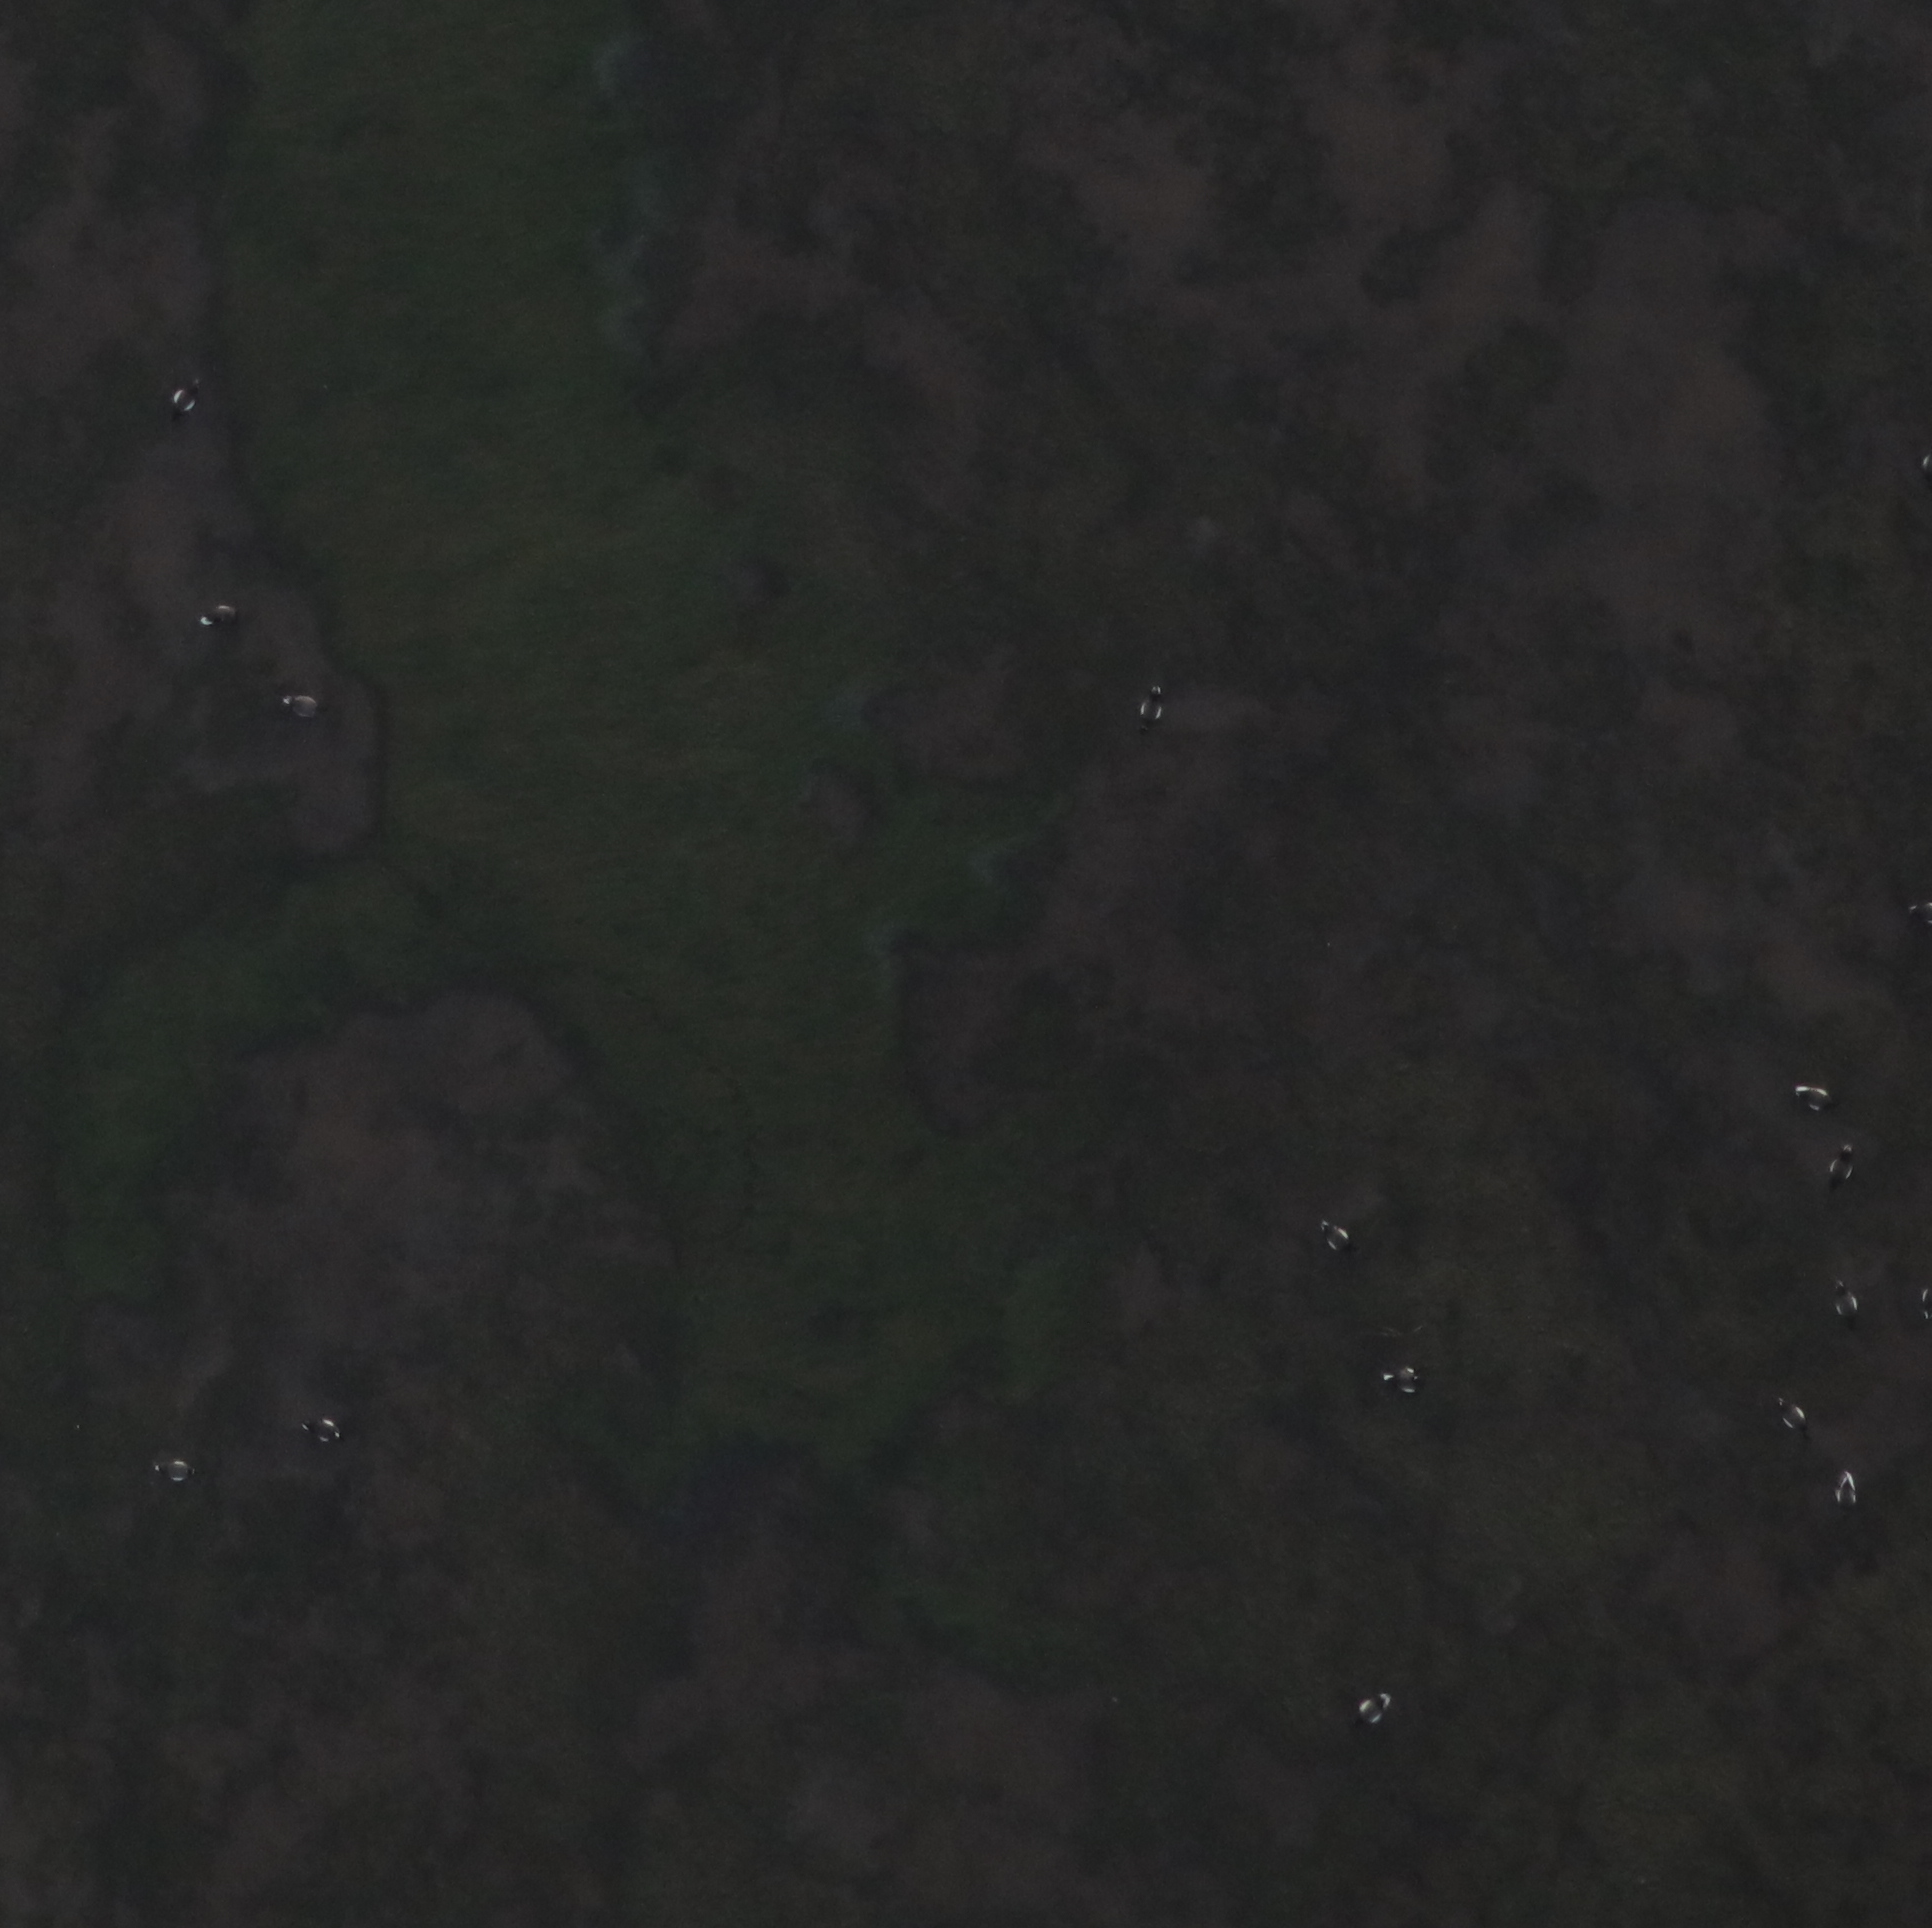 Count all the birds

15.